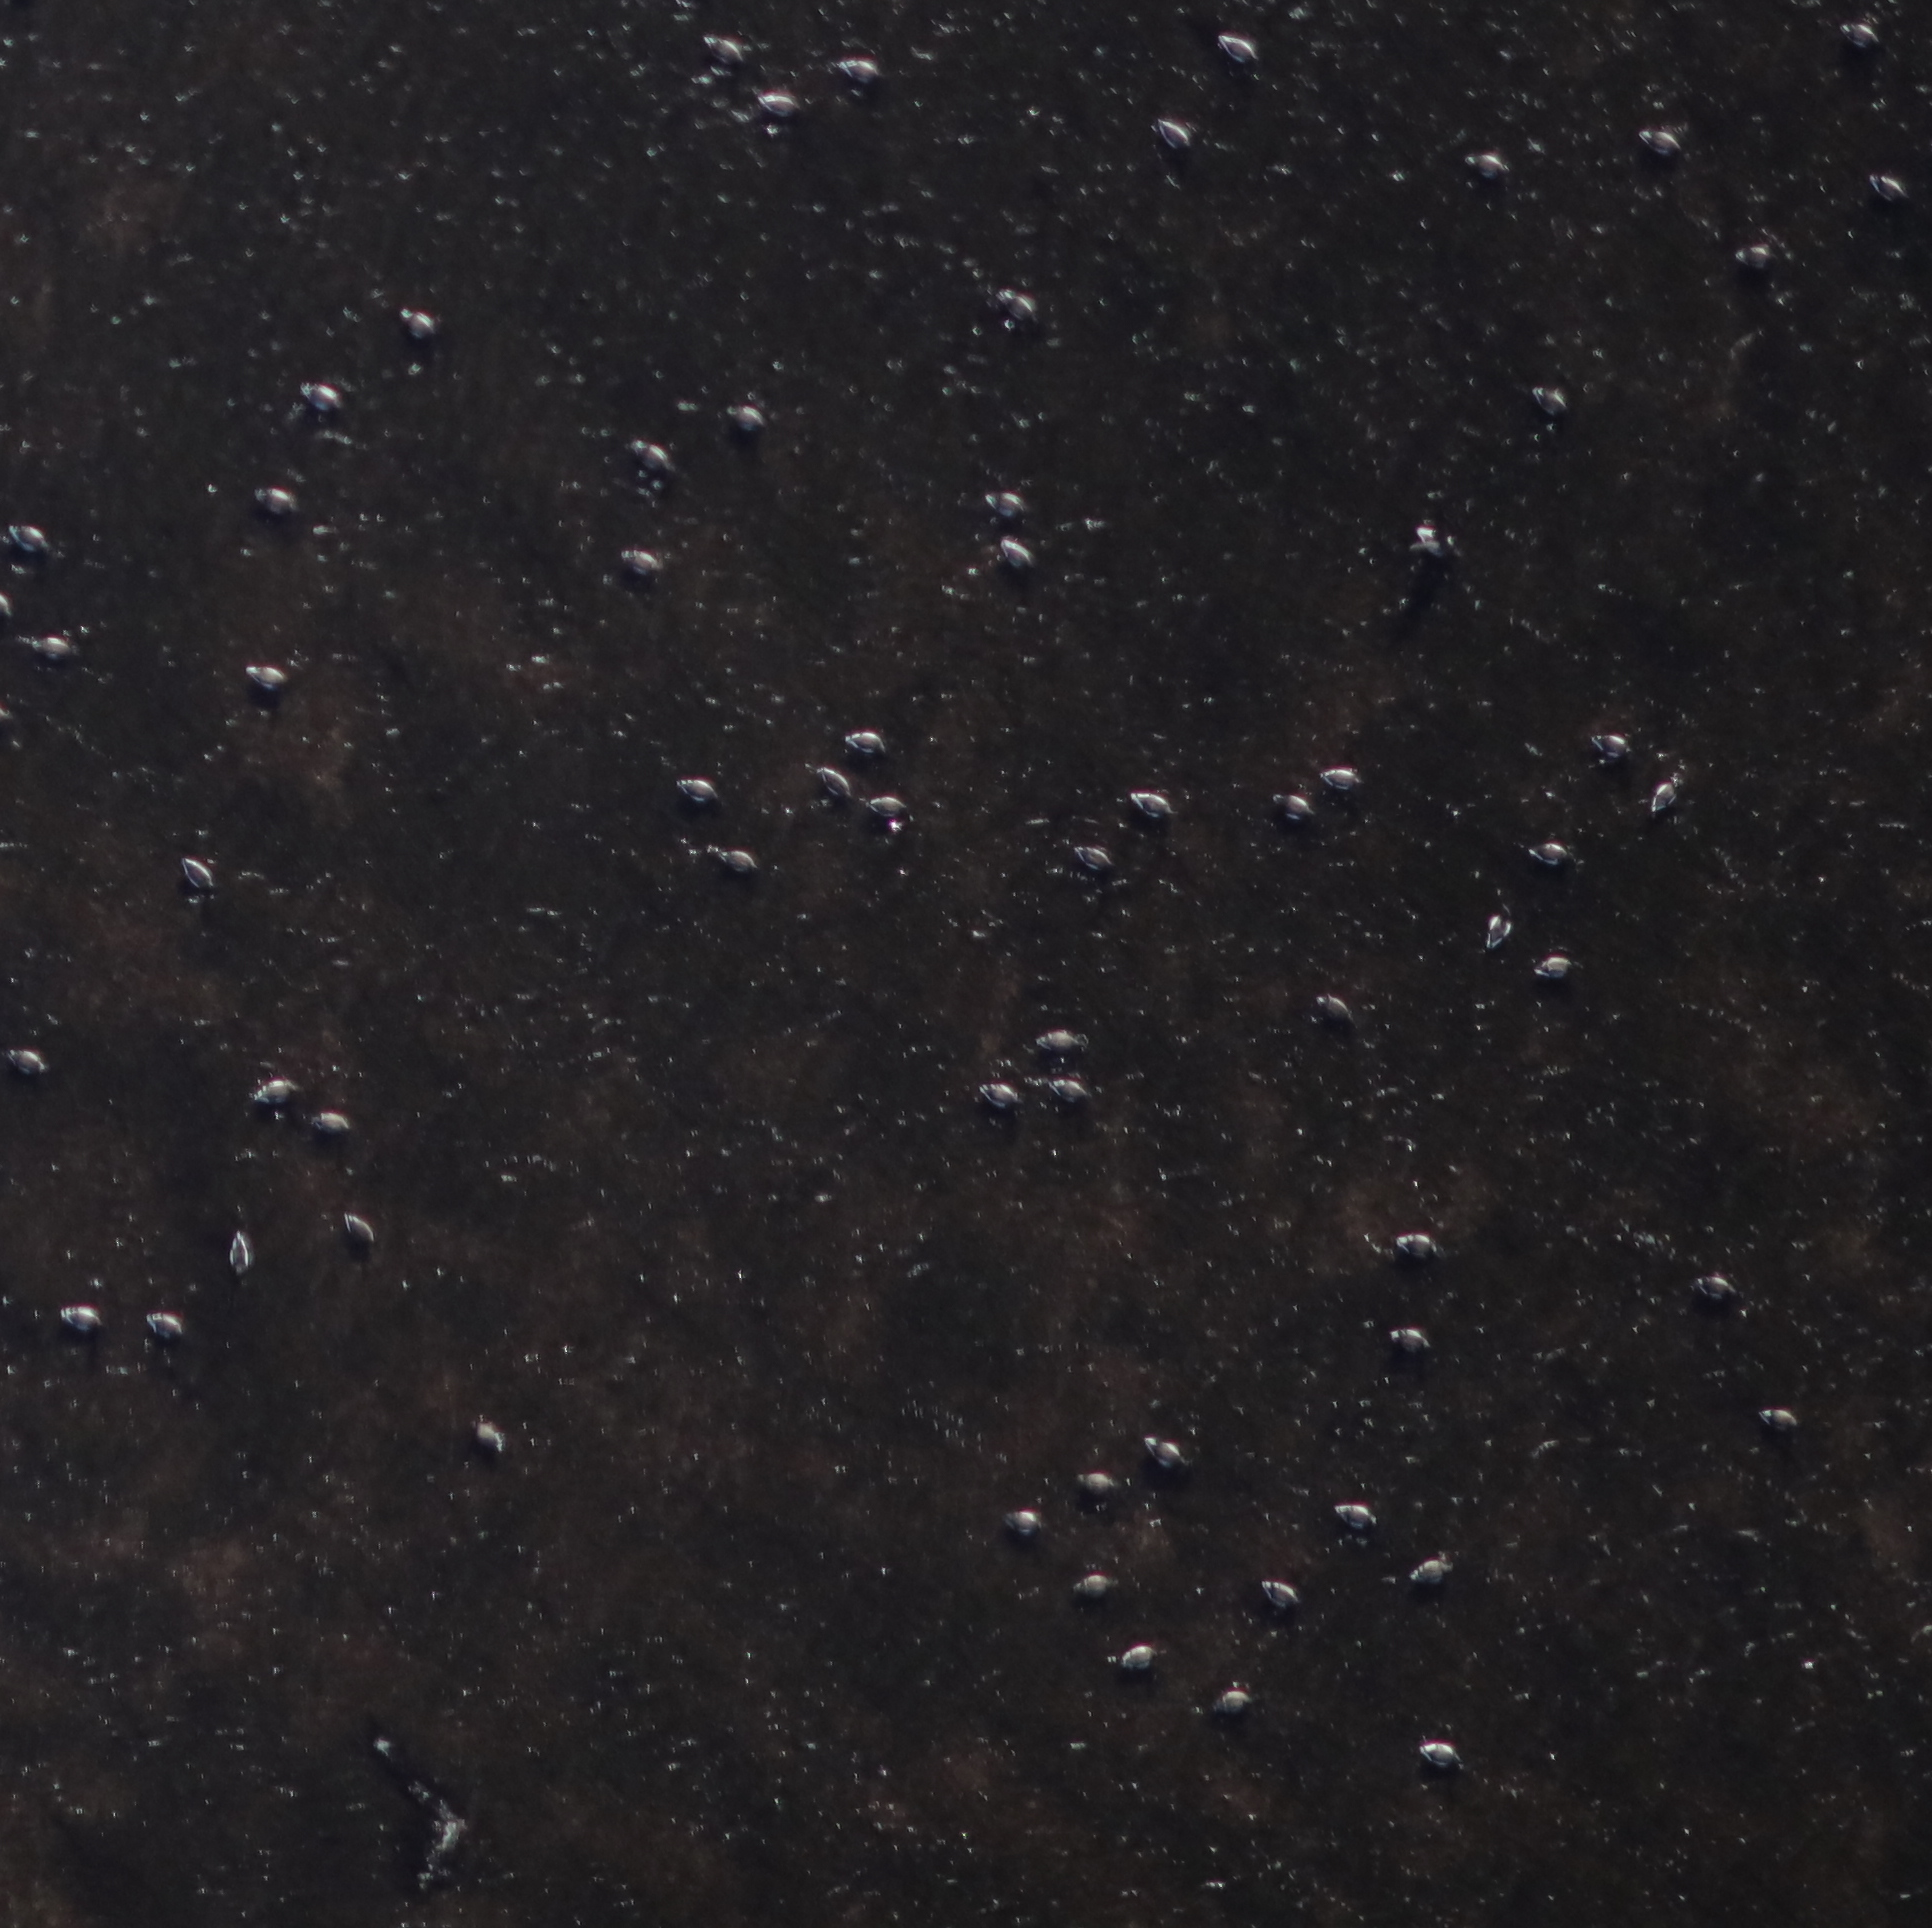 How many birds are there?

64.